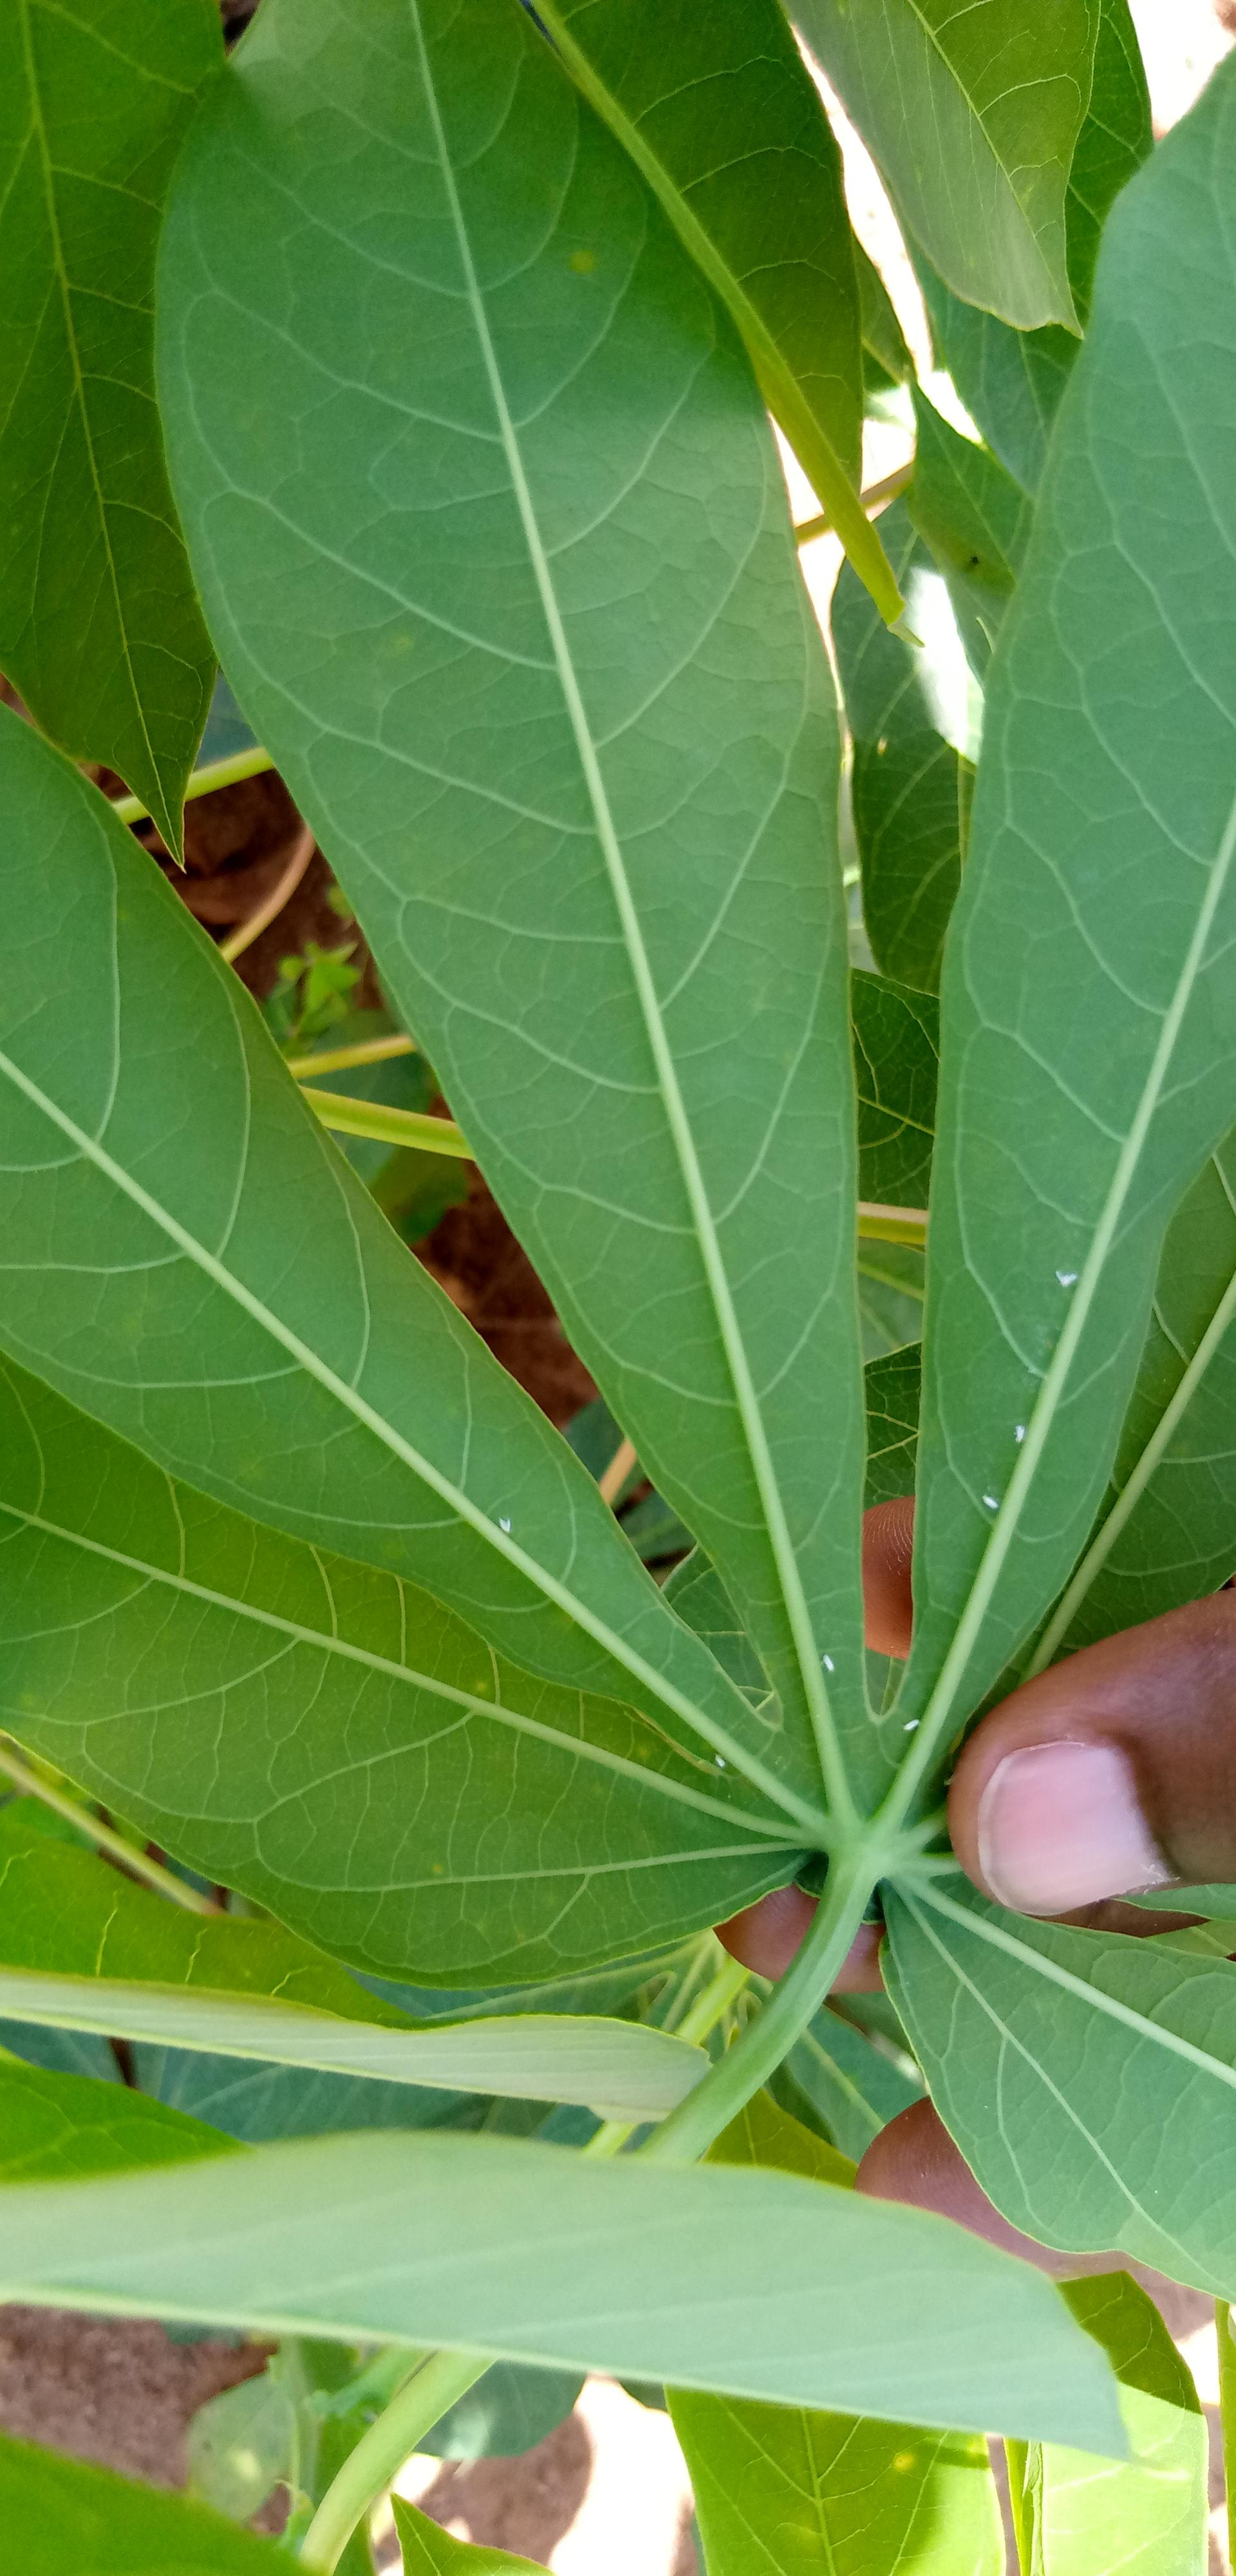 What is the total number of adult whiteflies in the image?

7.